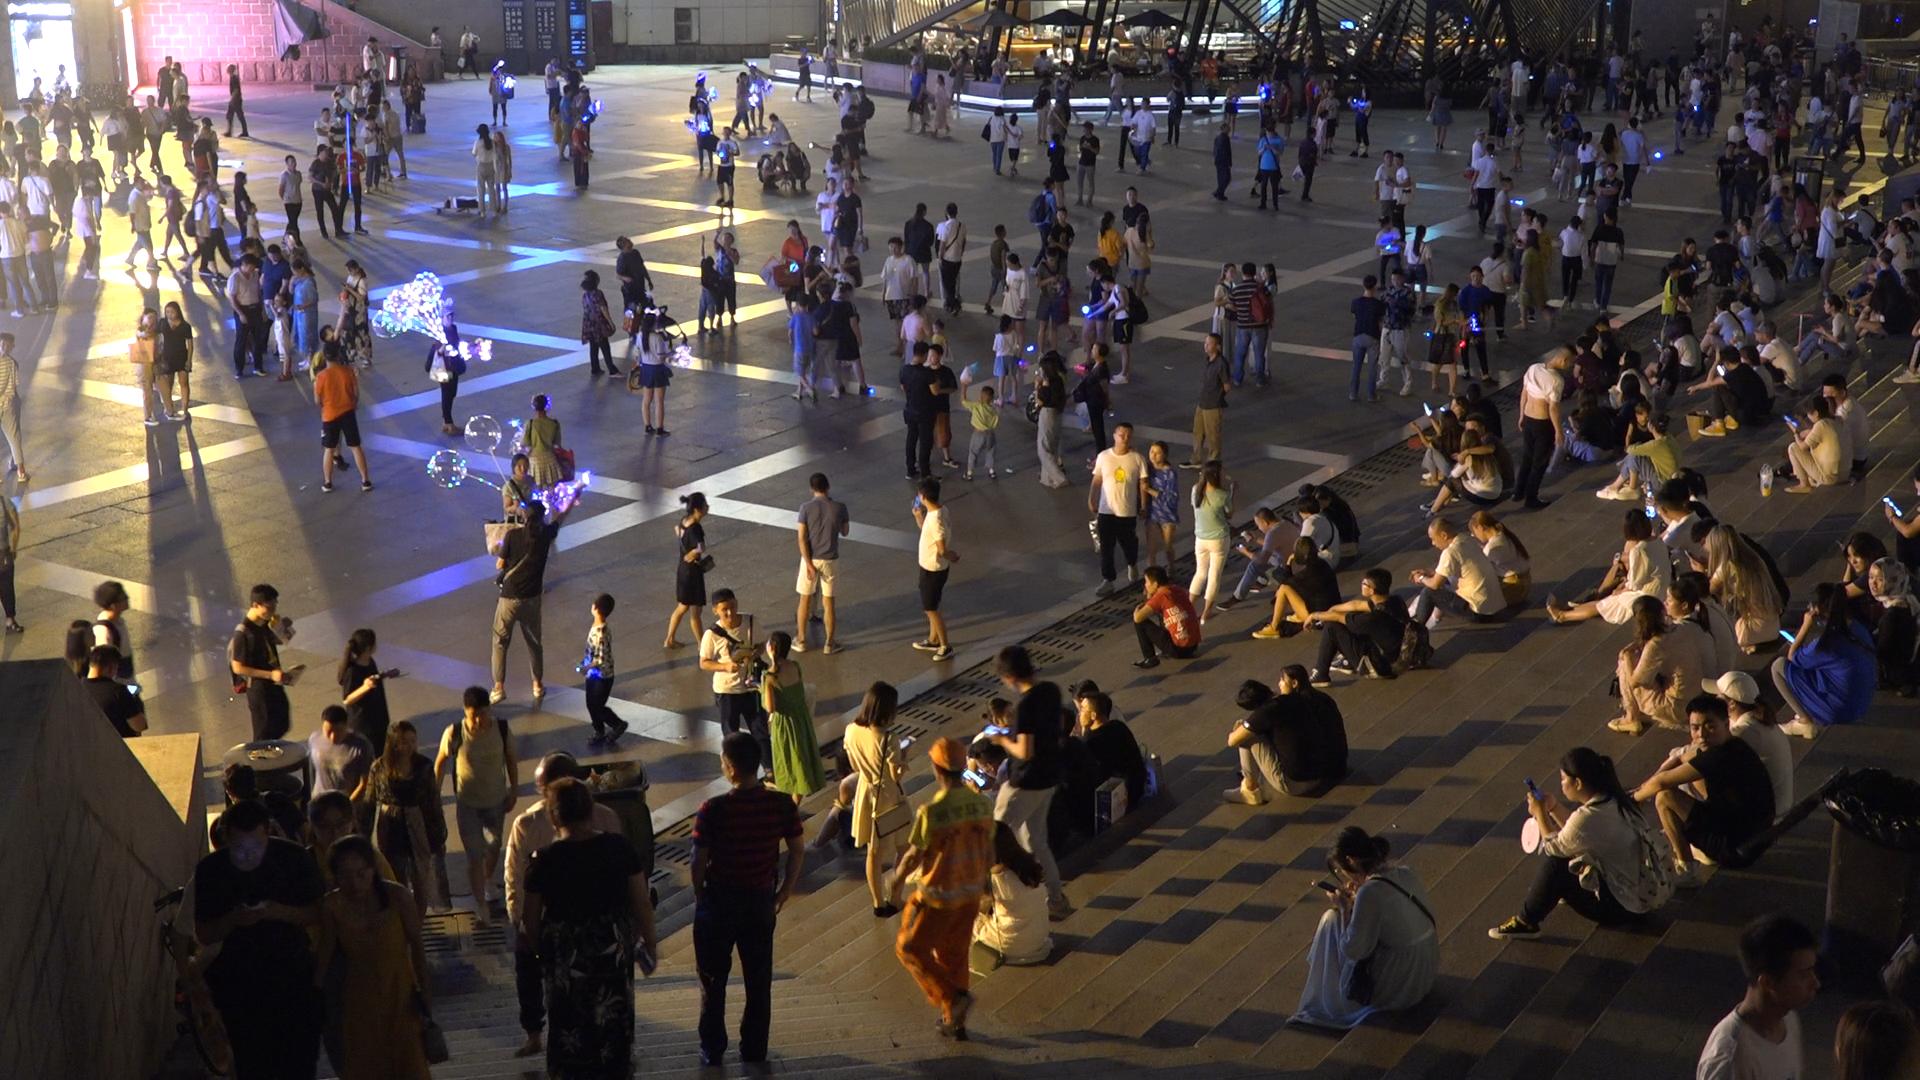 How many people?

375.